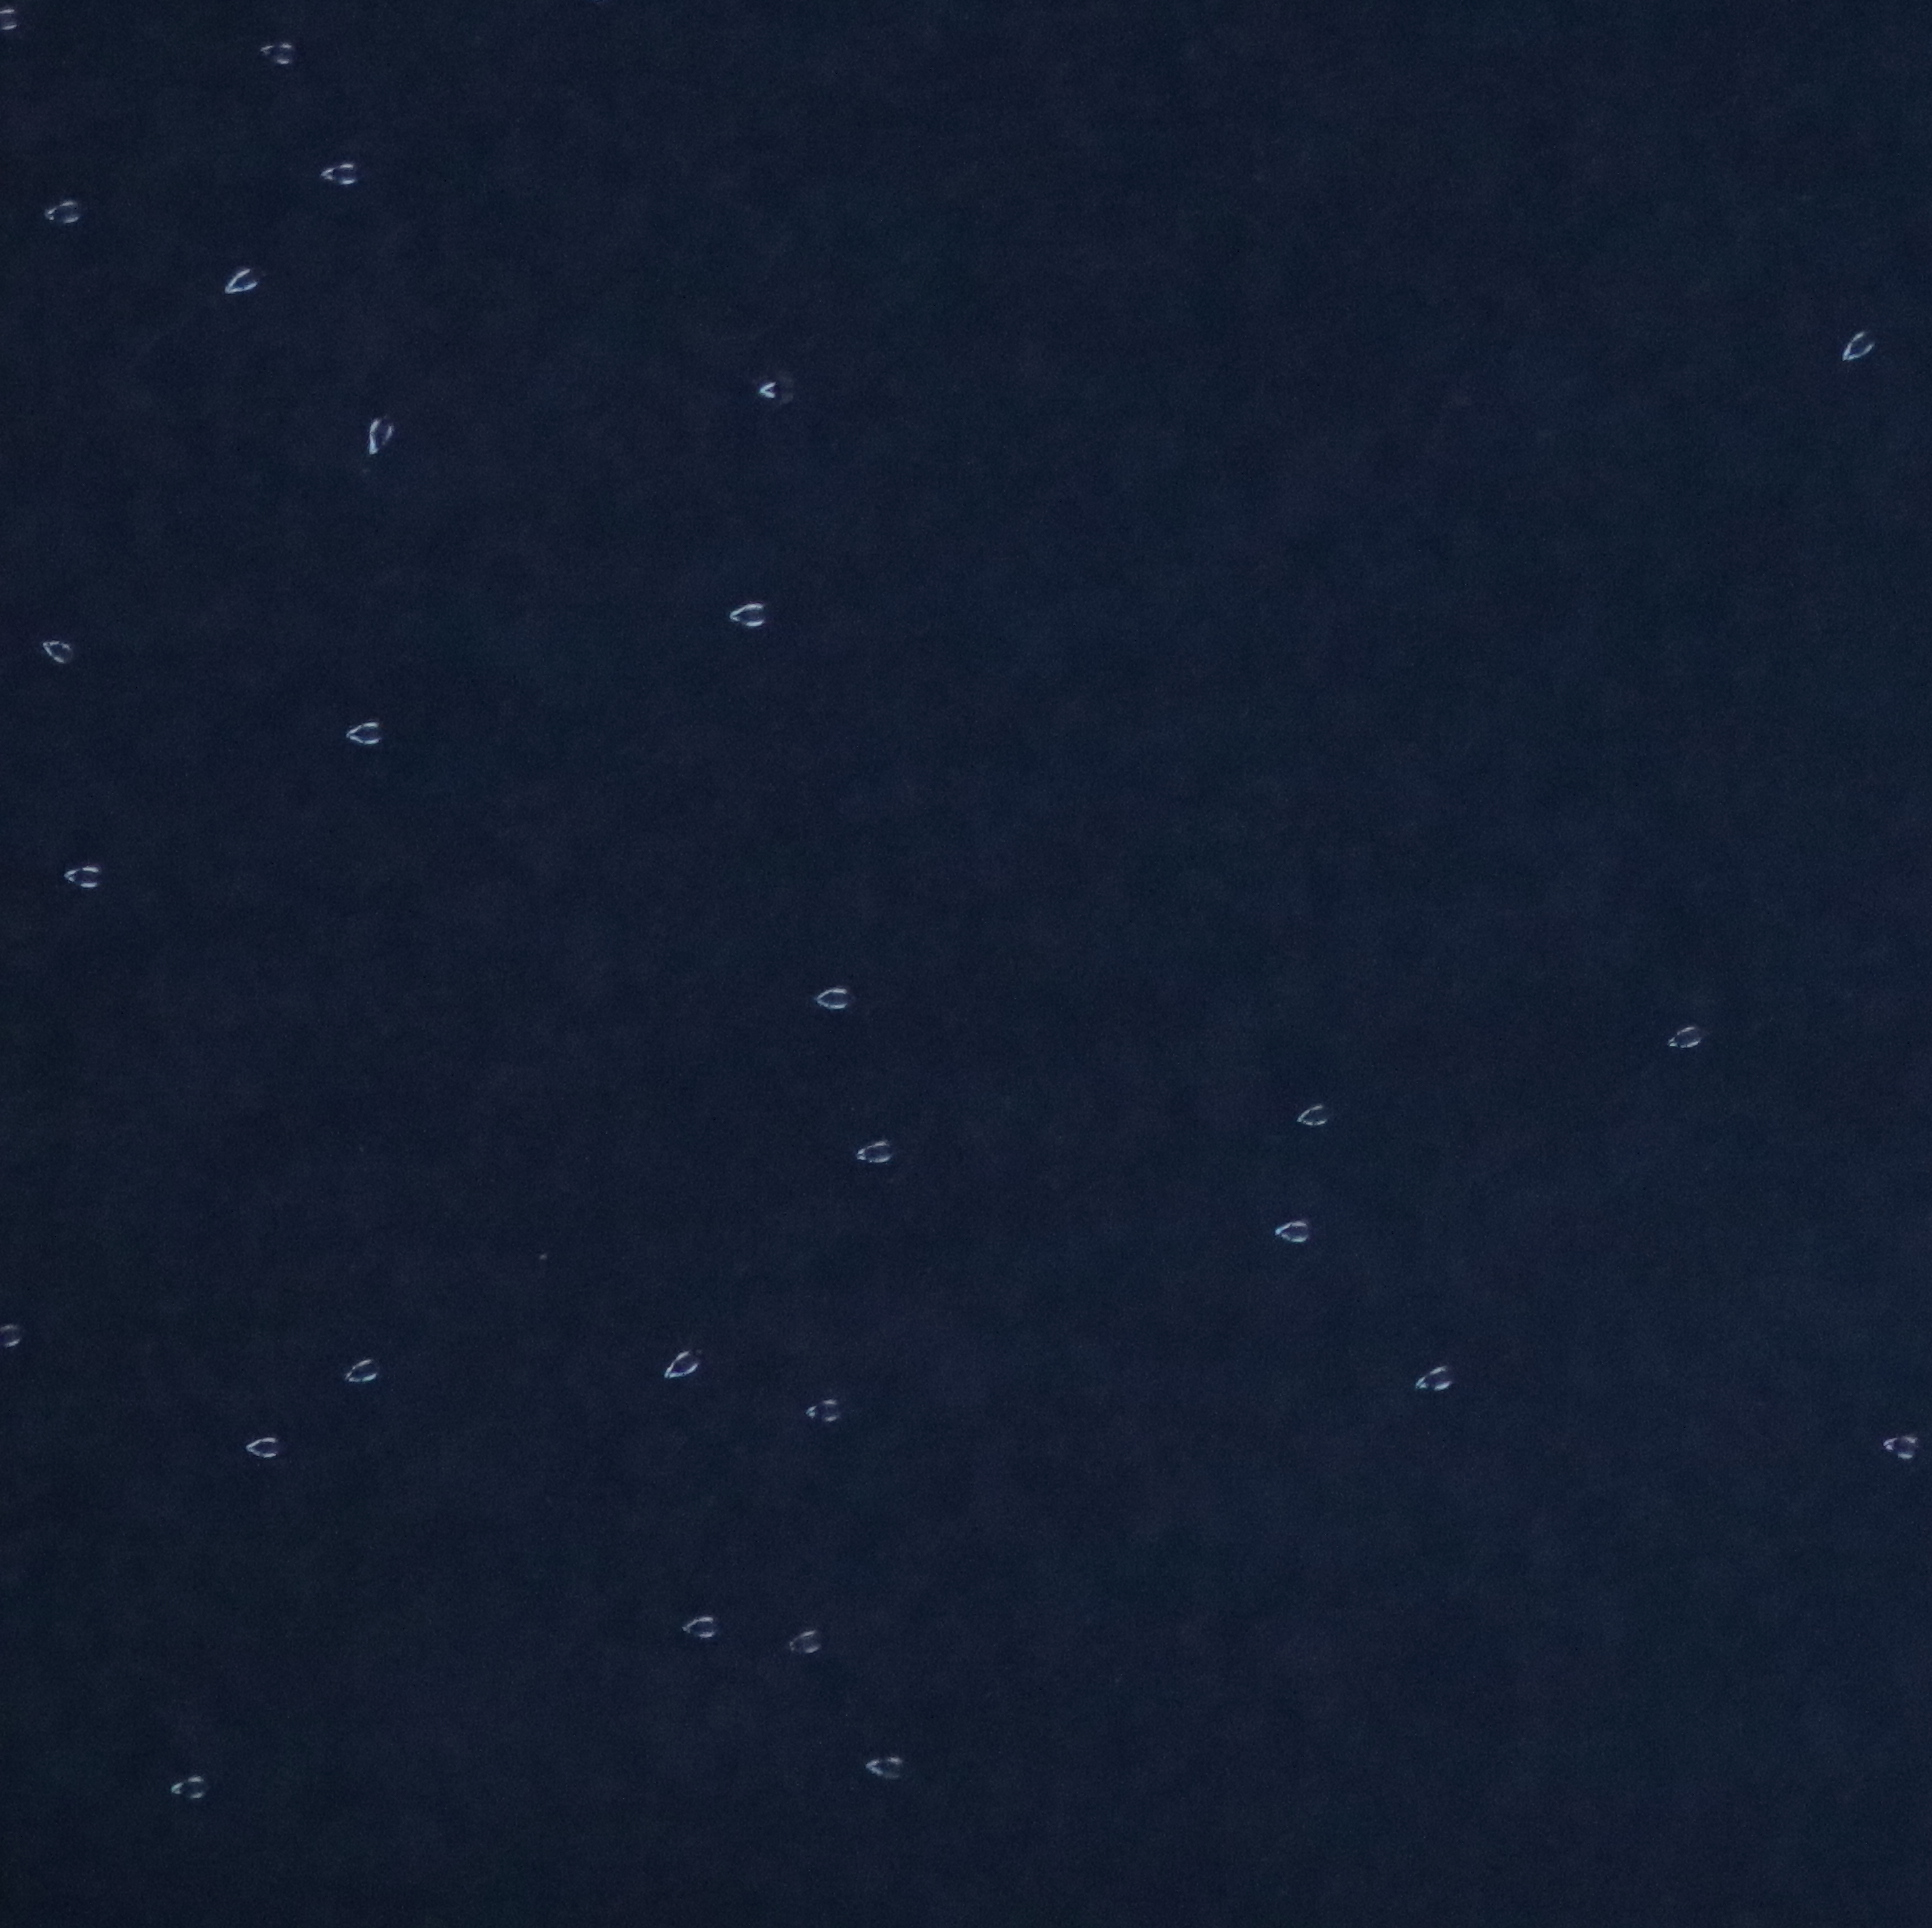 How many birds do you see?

27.